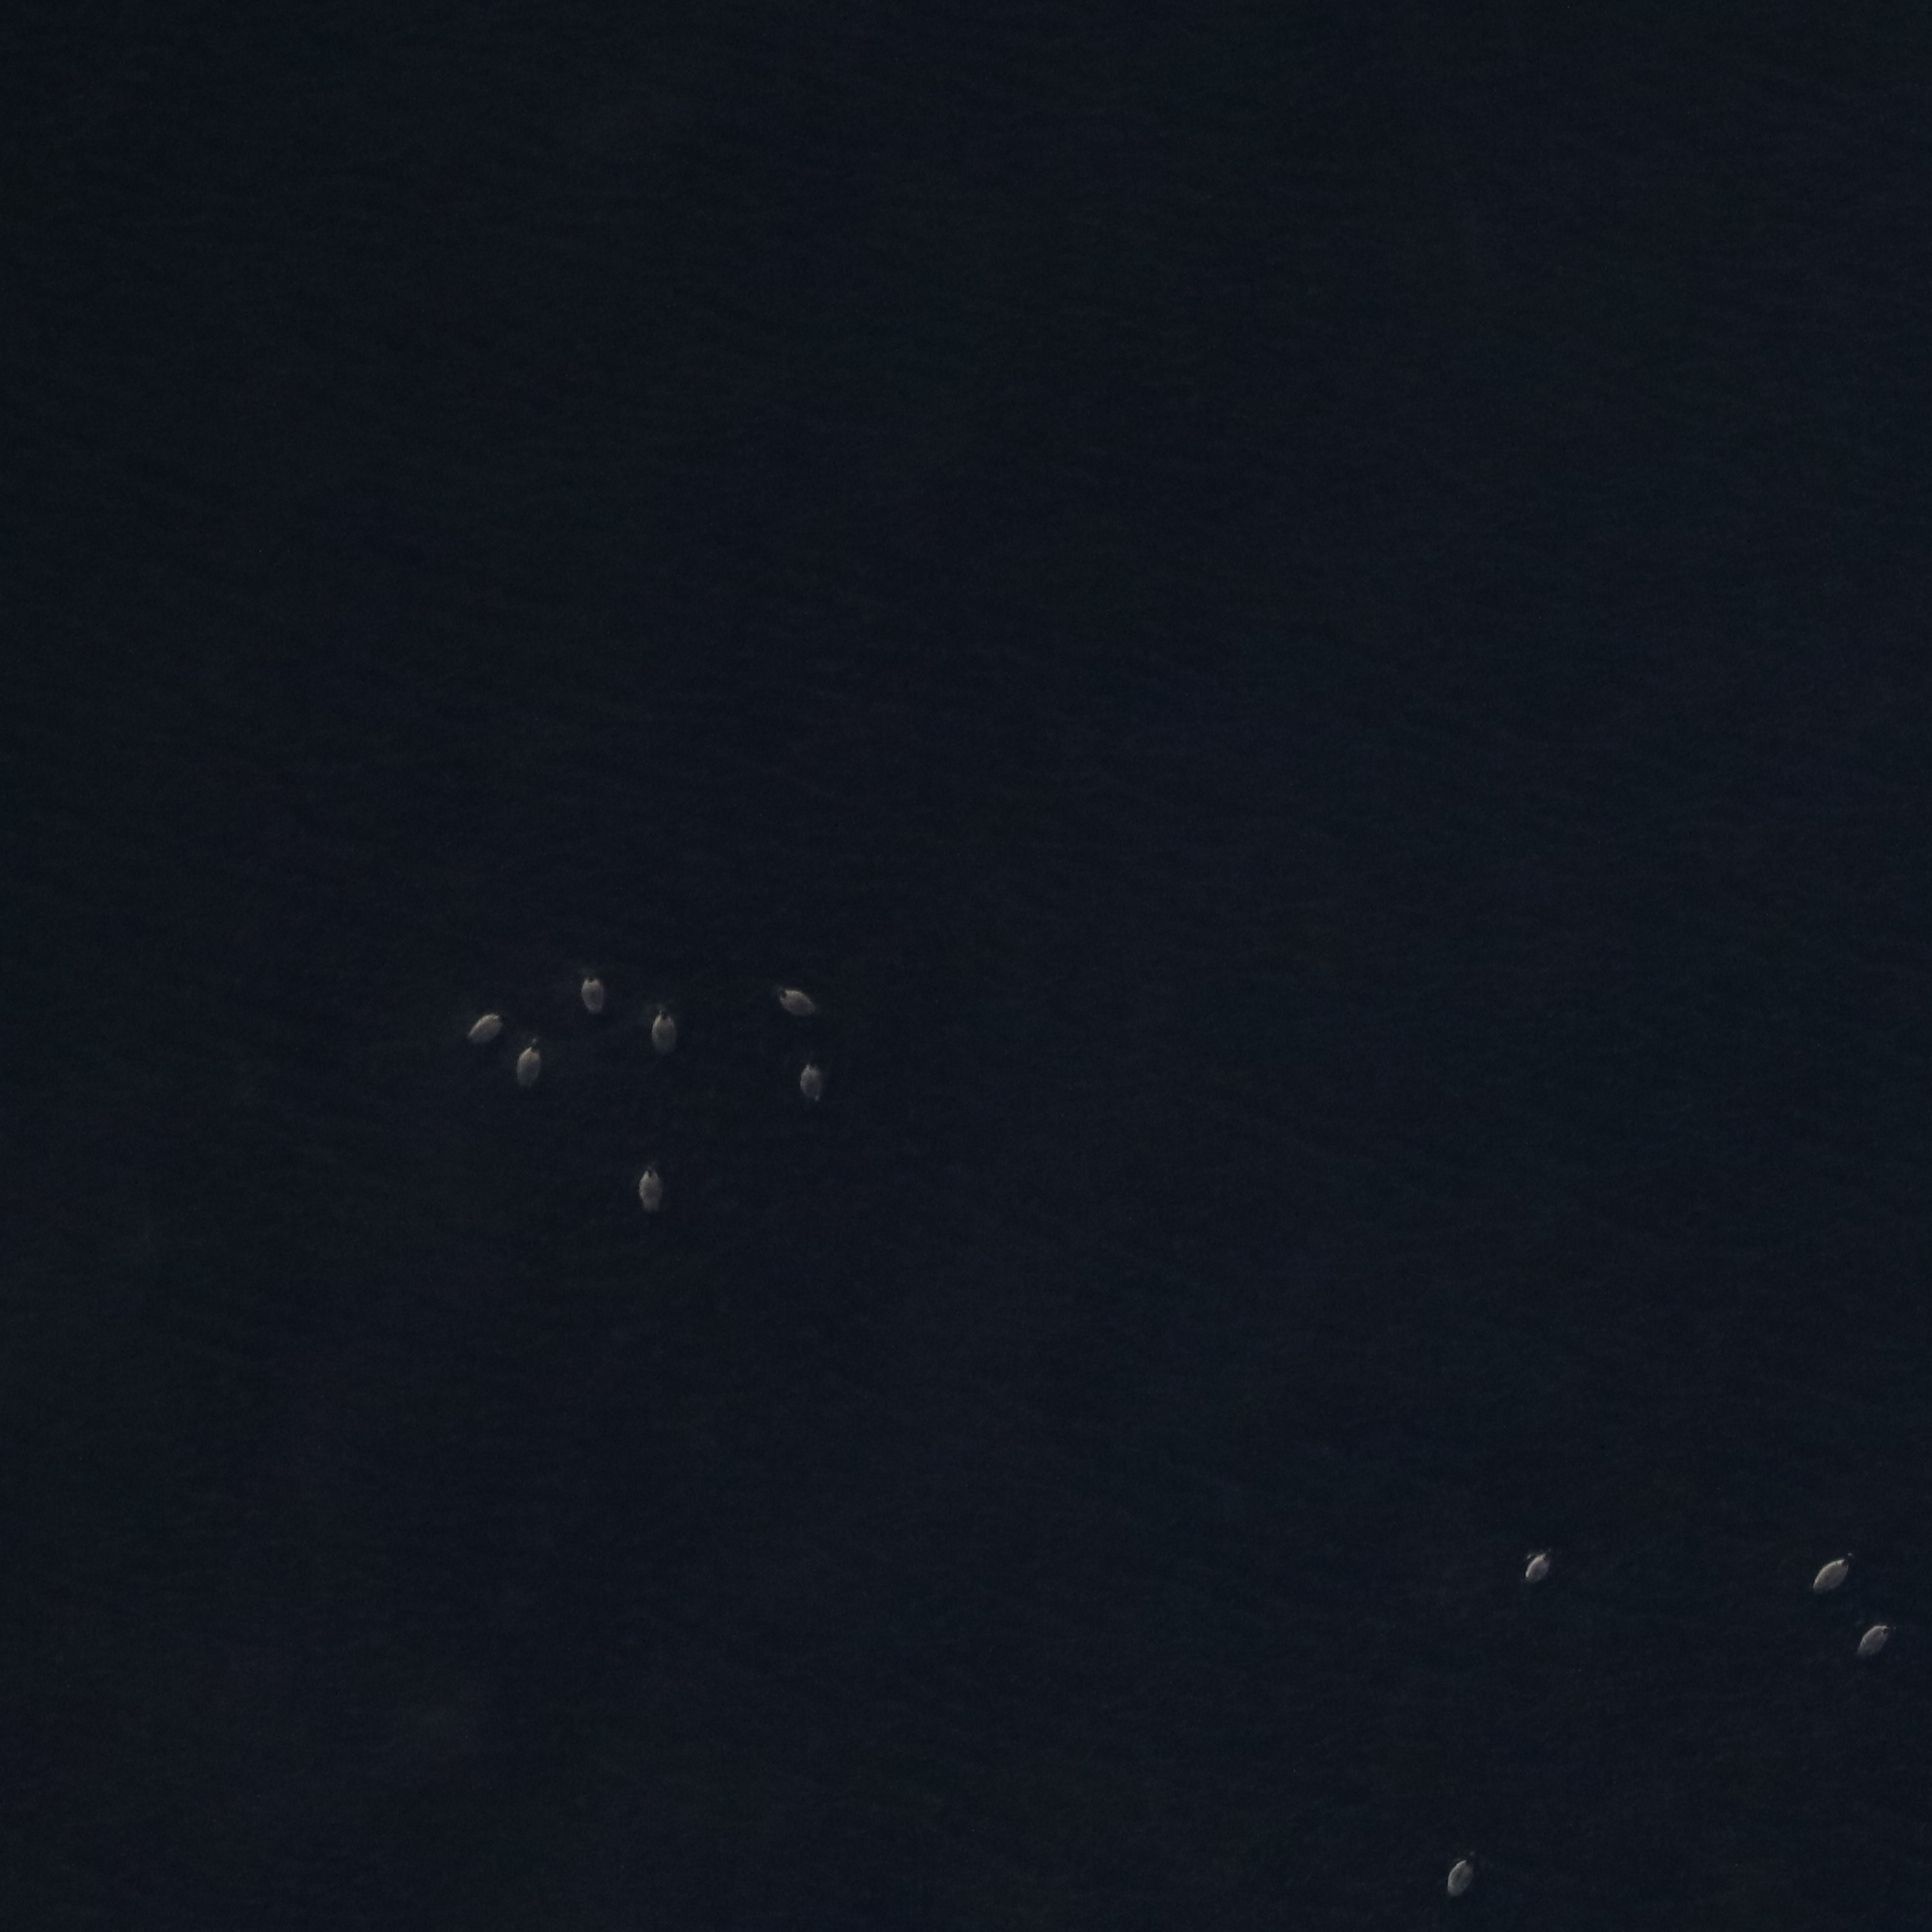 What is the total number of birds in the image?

11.